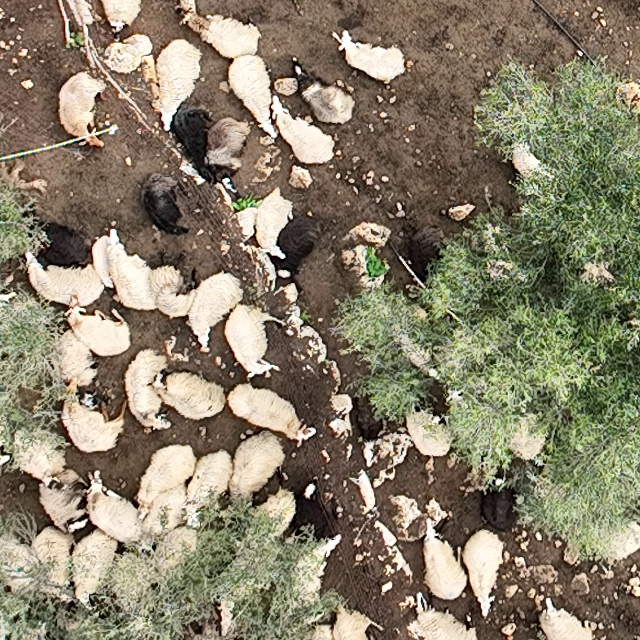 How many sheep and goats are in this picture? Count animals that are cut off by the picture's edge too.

54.